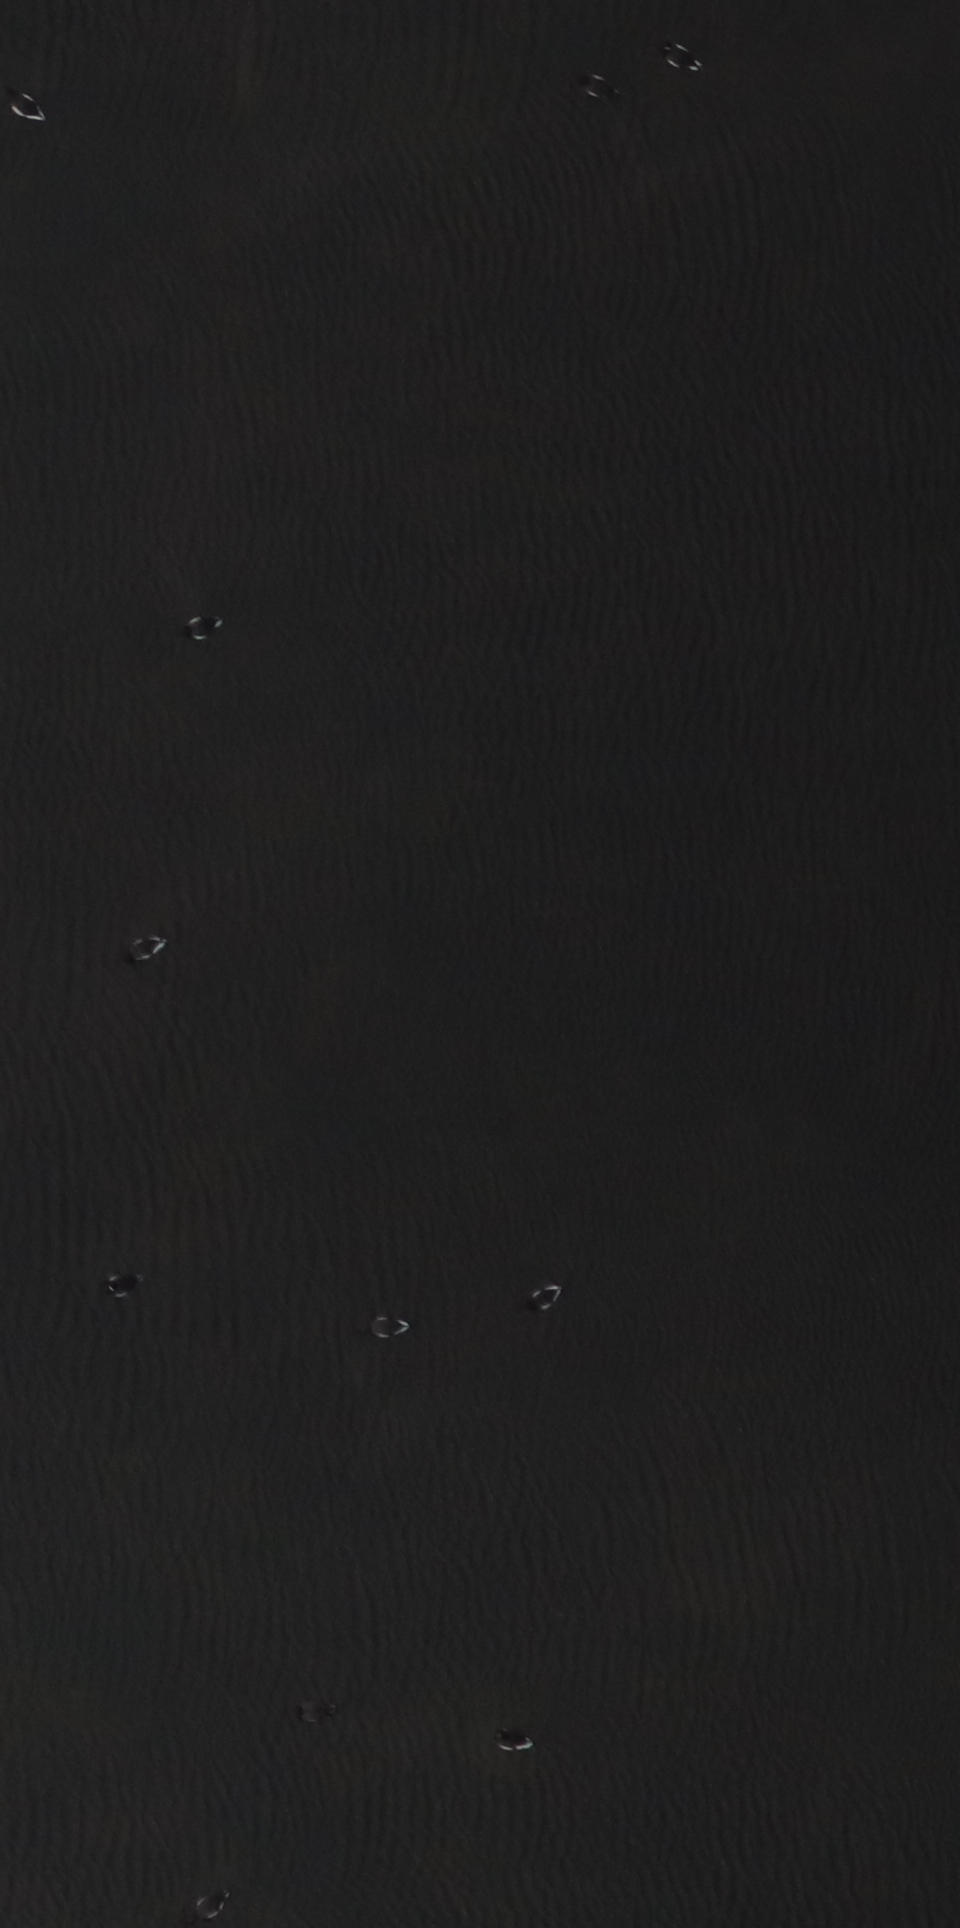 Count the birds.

11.